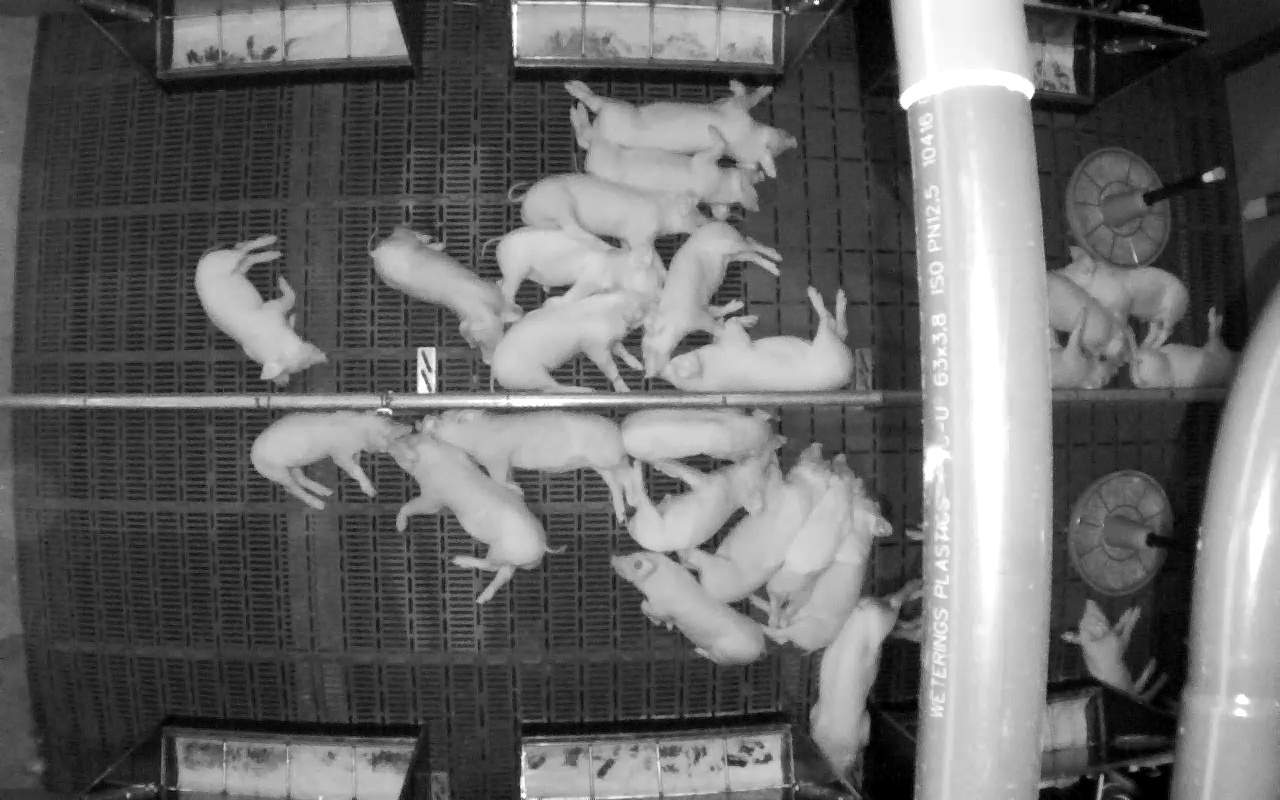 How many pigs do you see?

24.